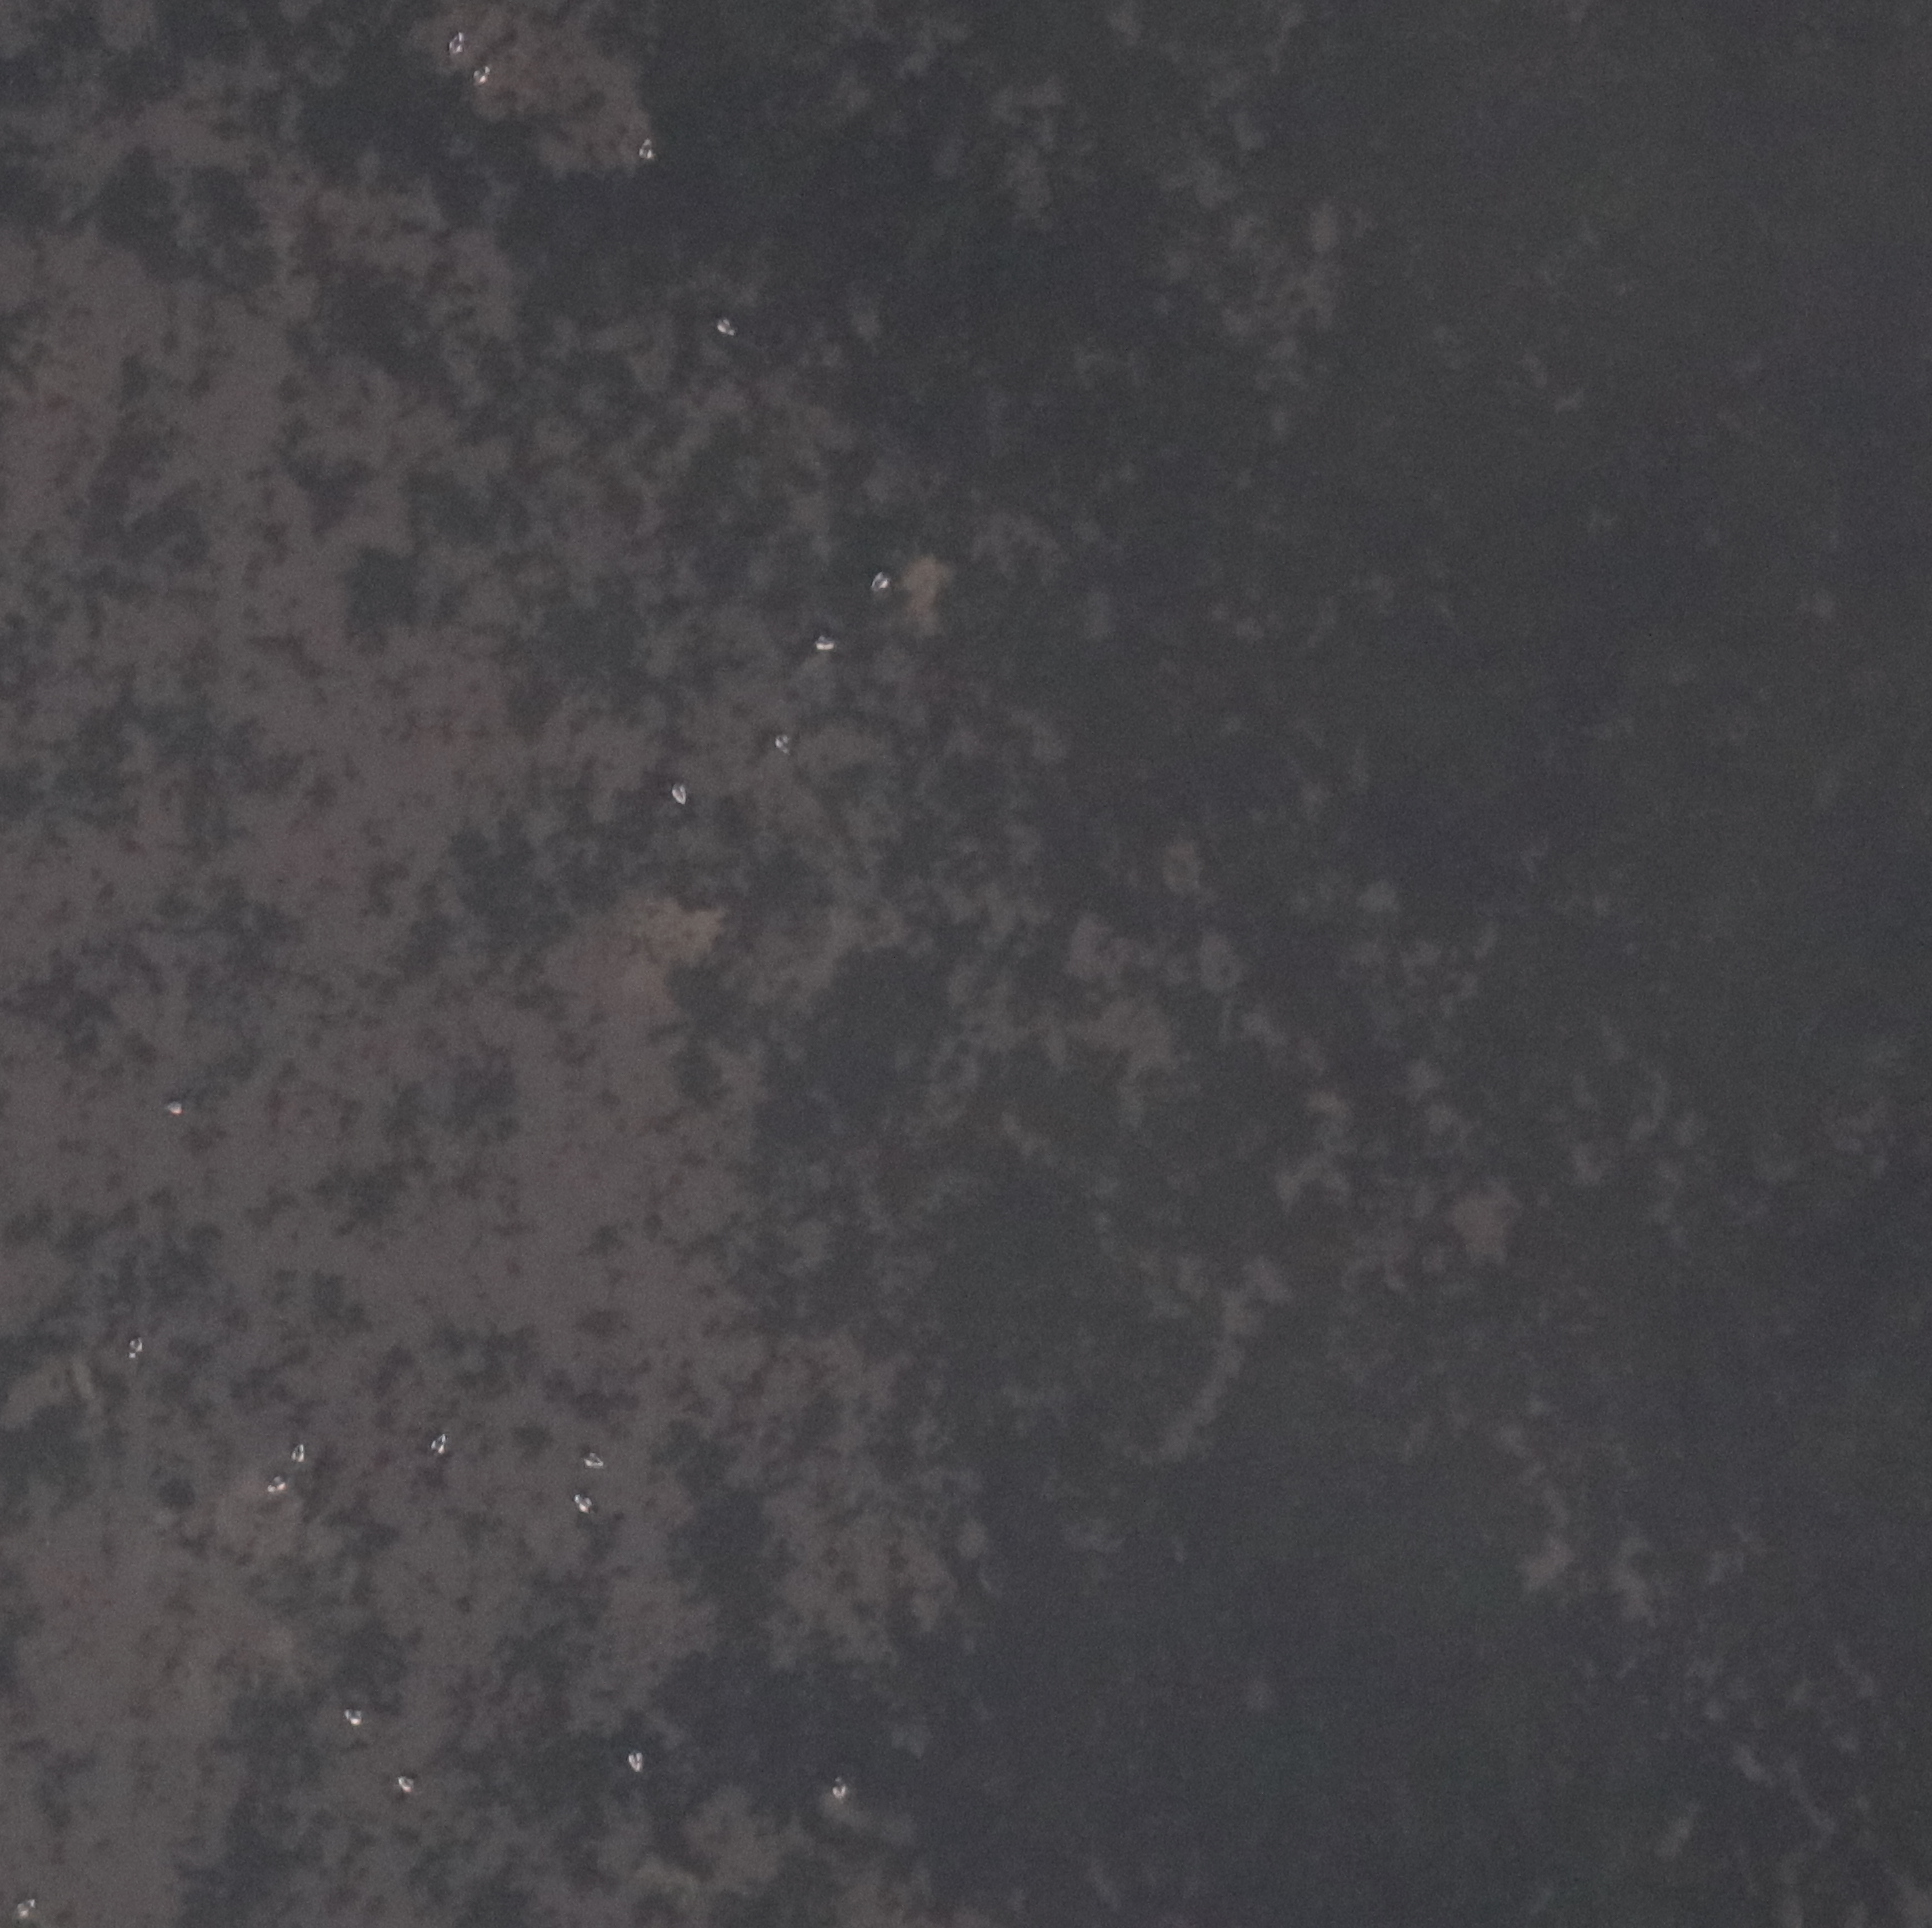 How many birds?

20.